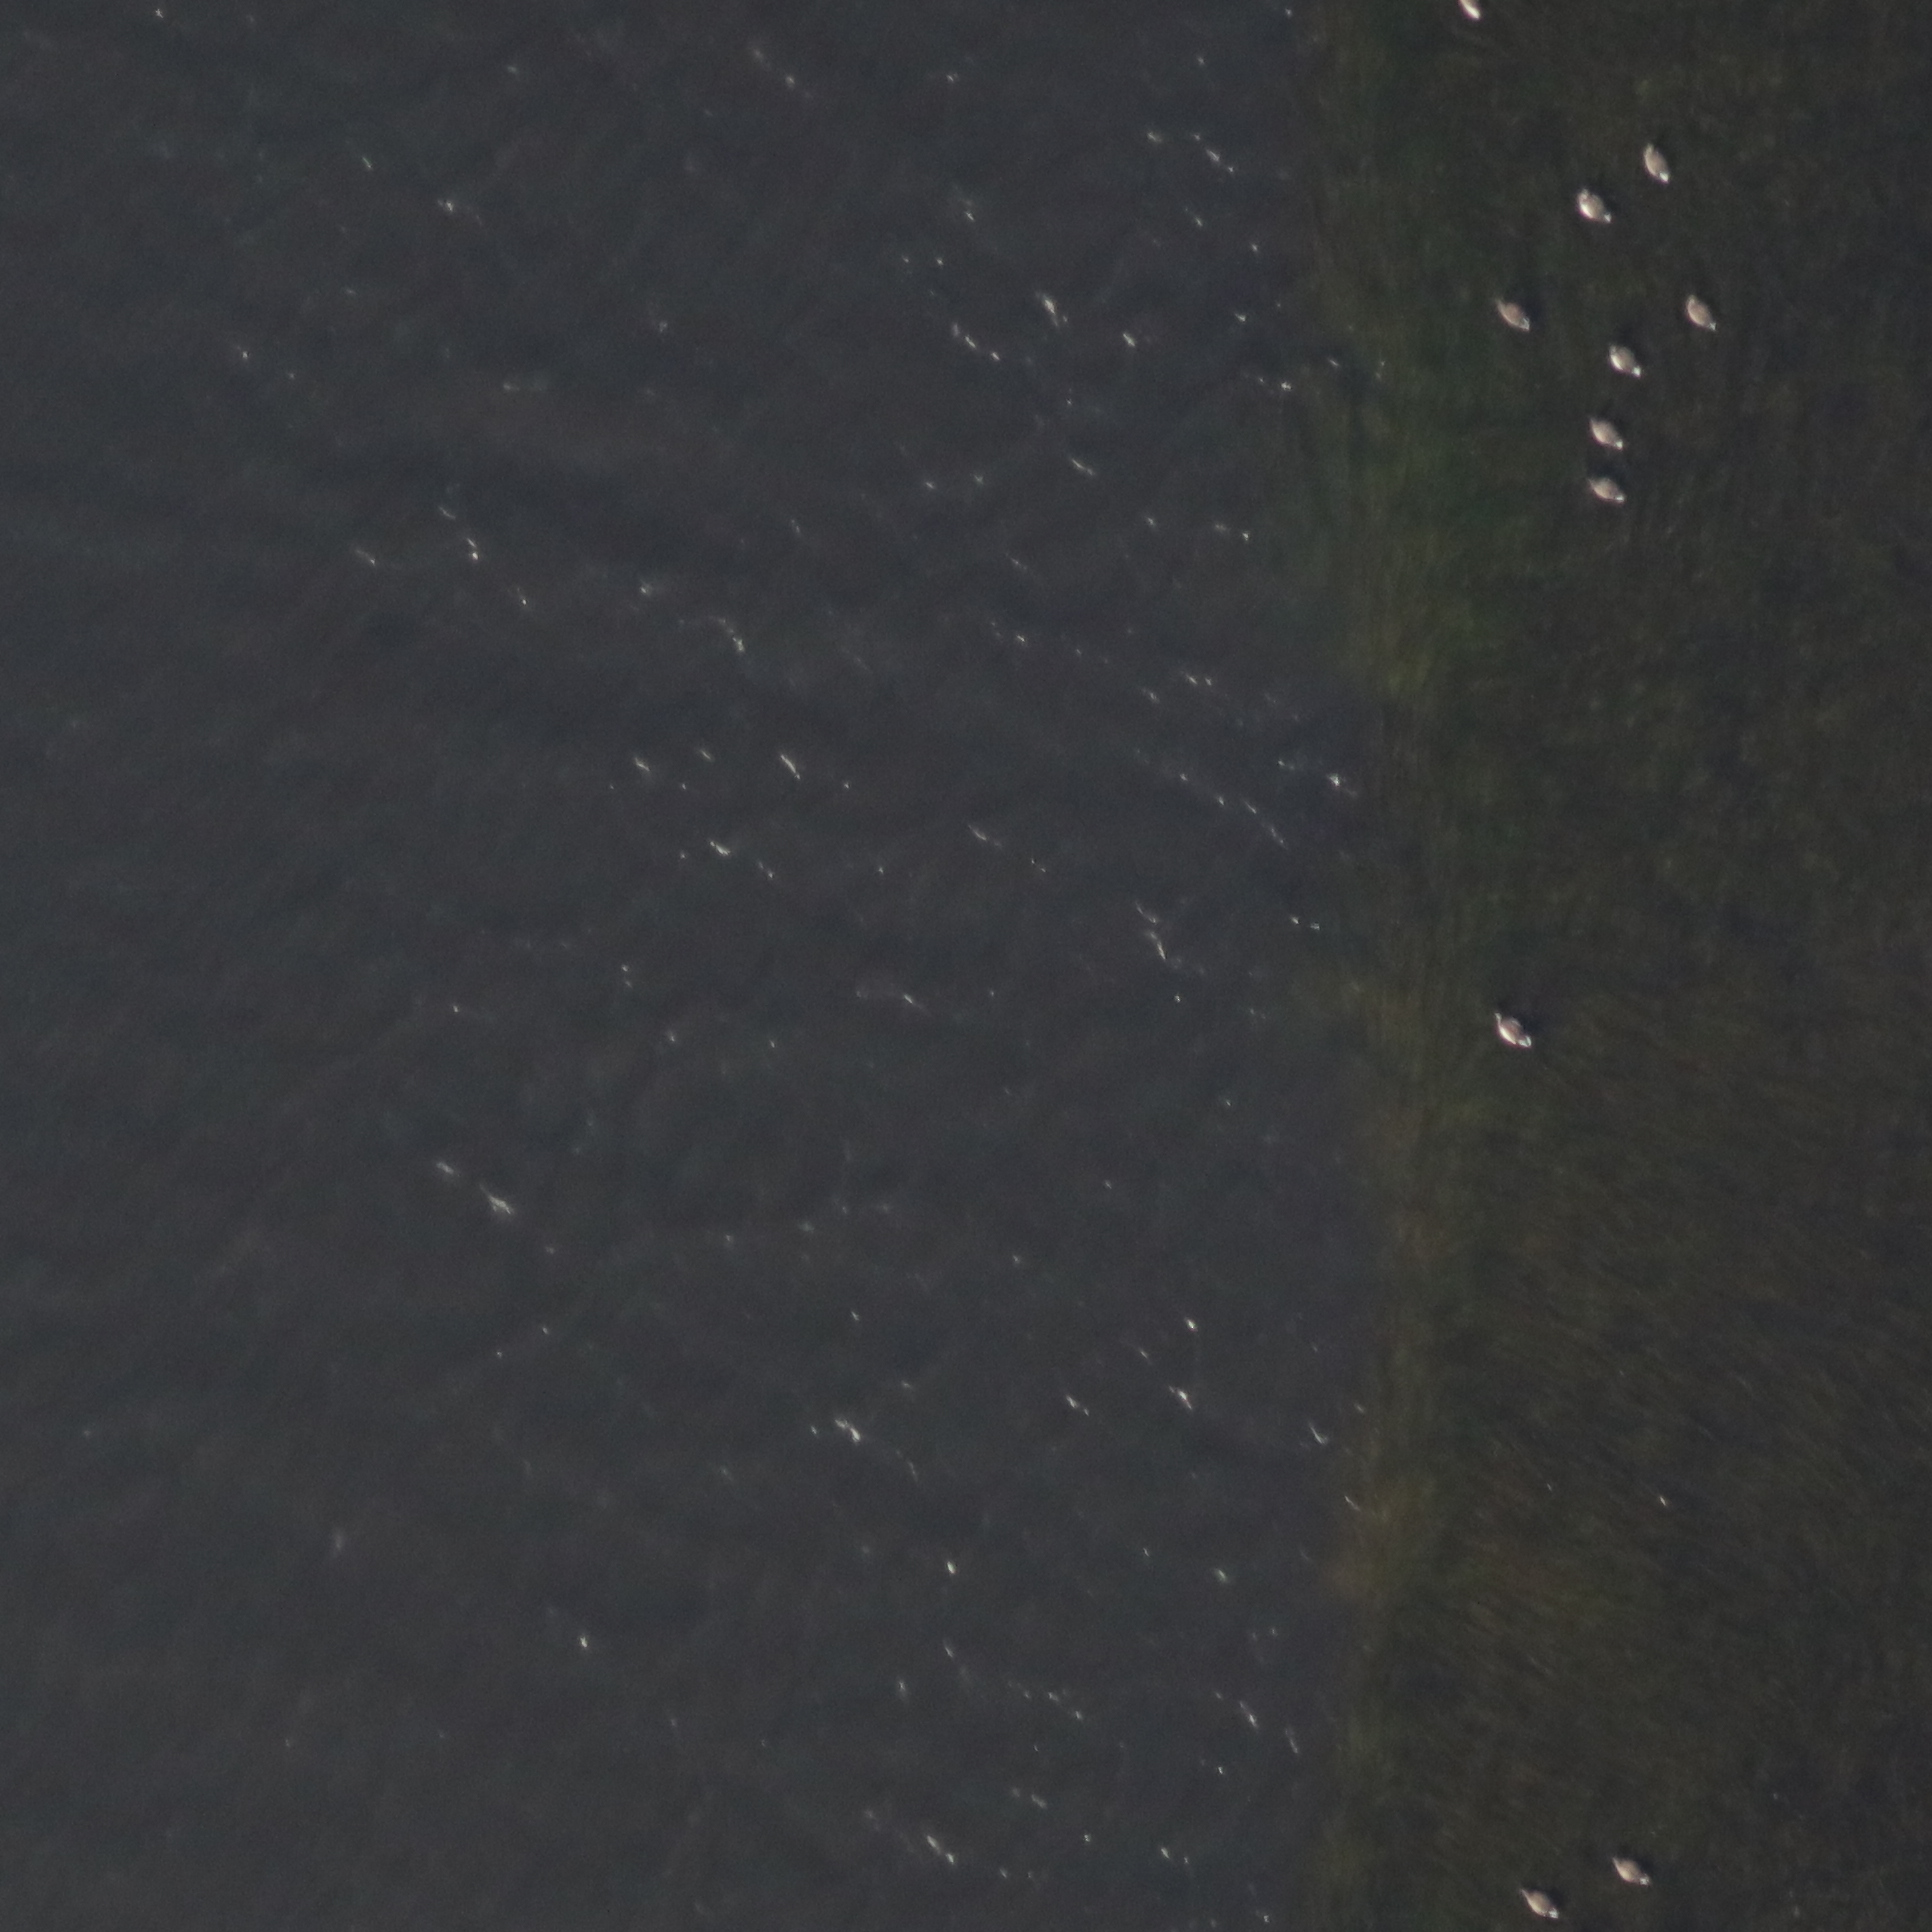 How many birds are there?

10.